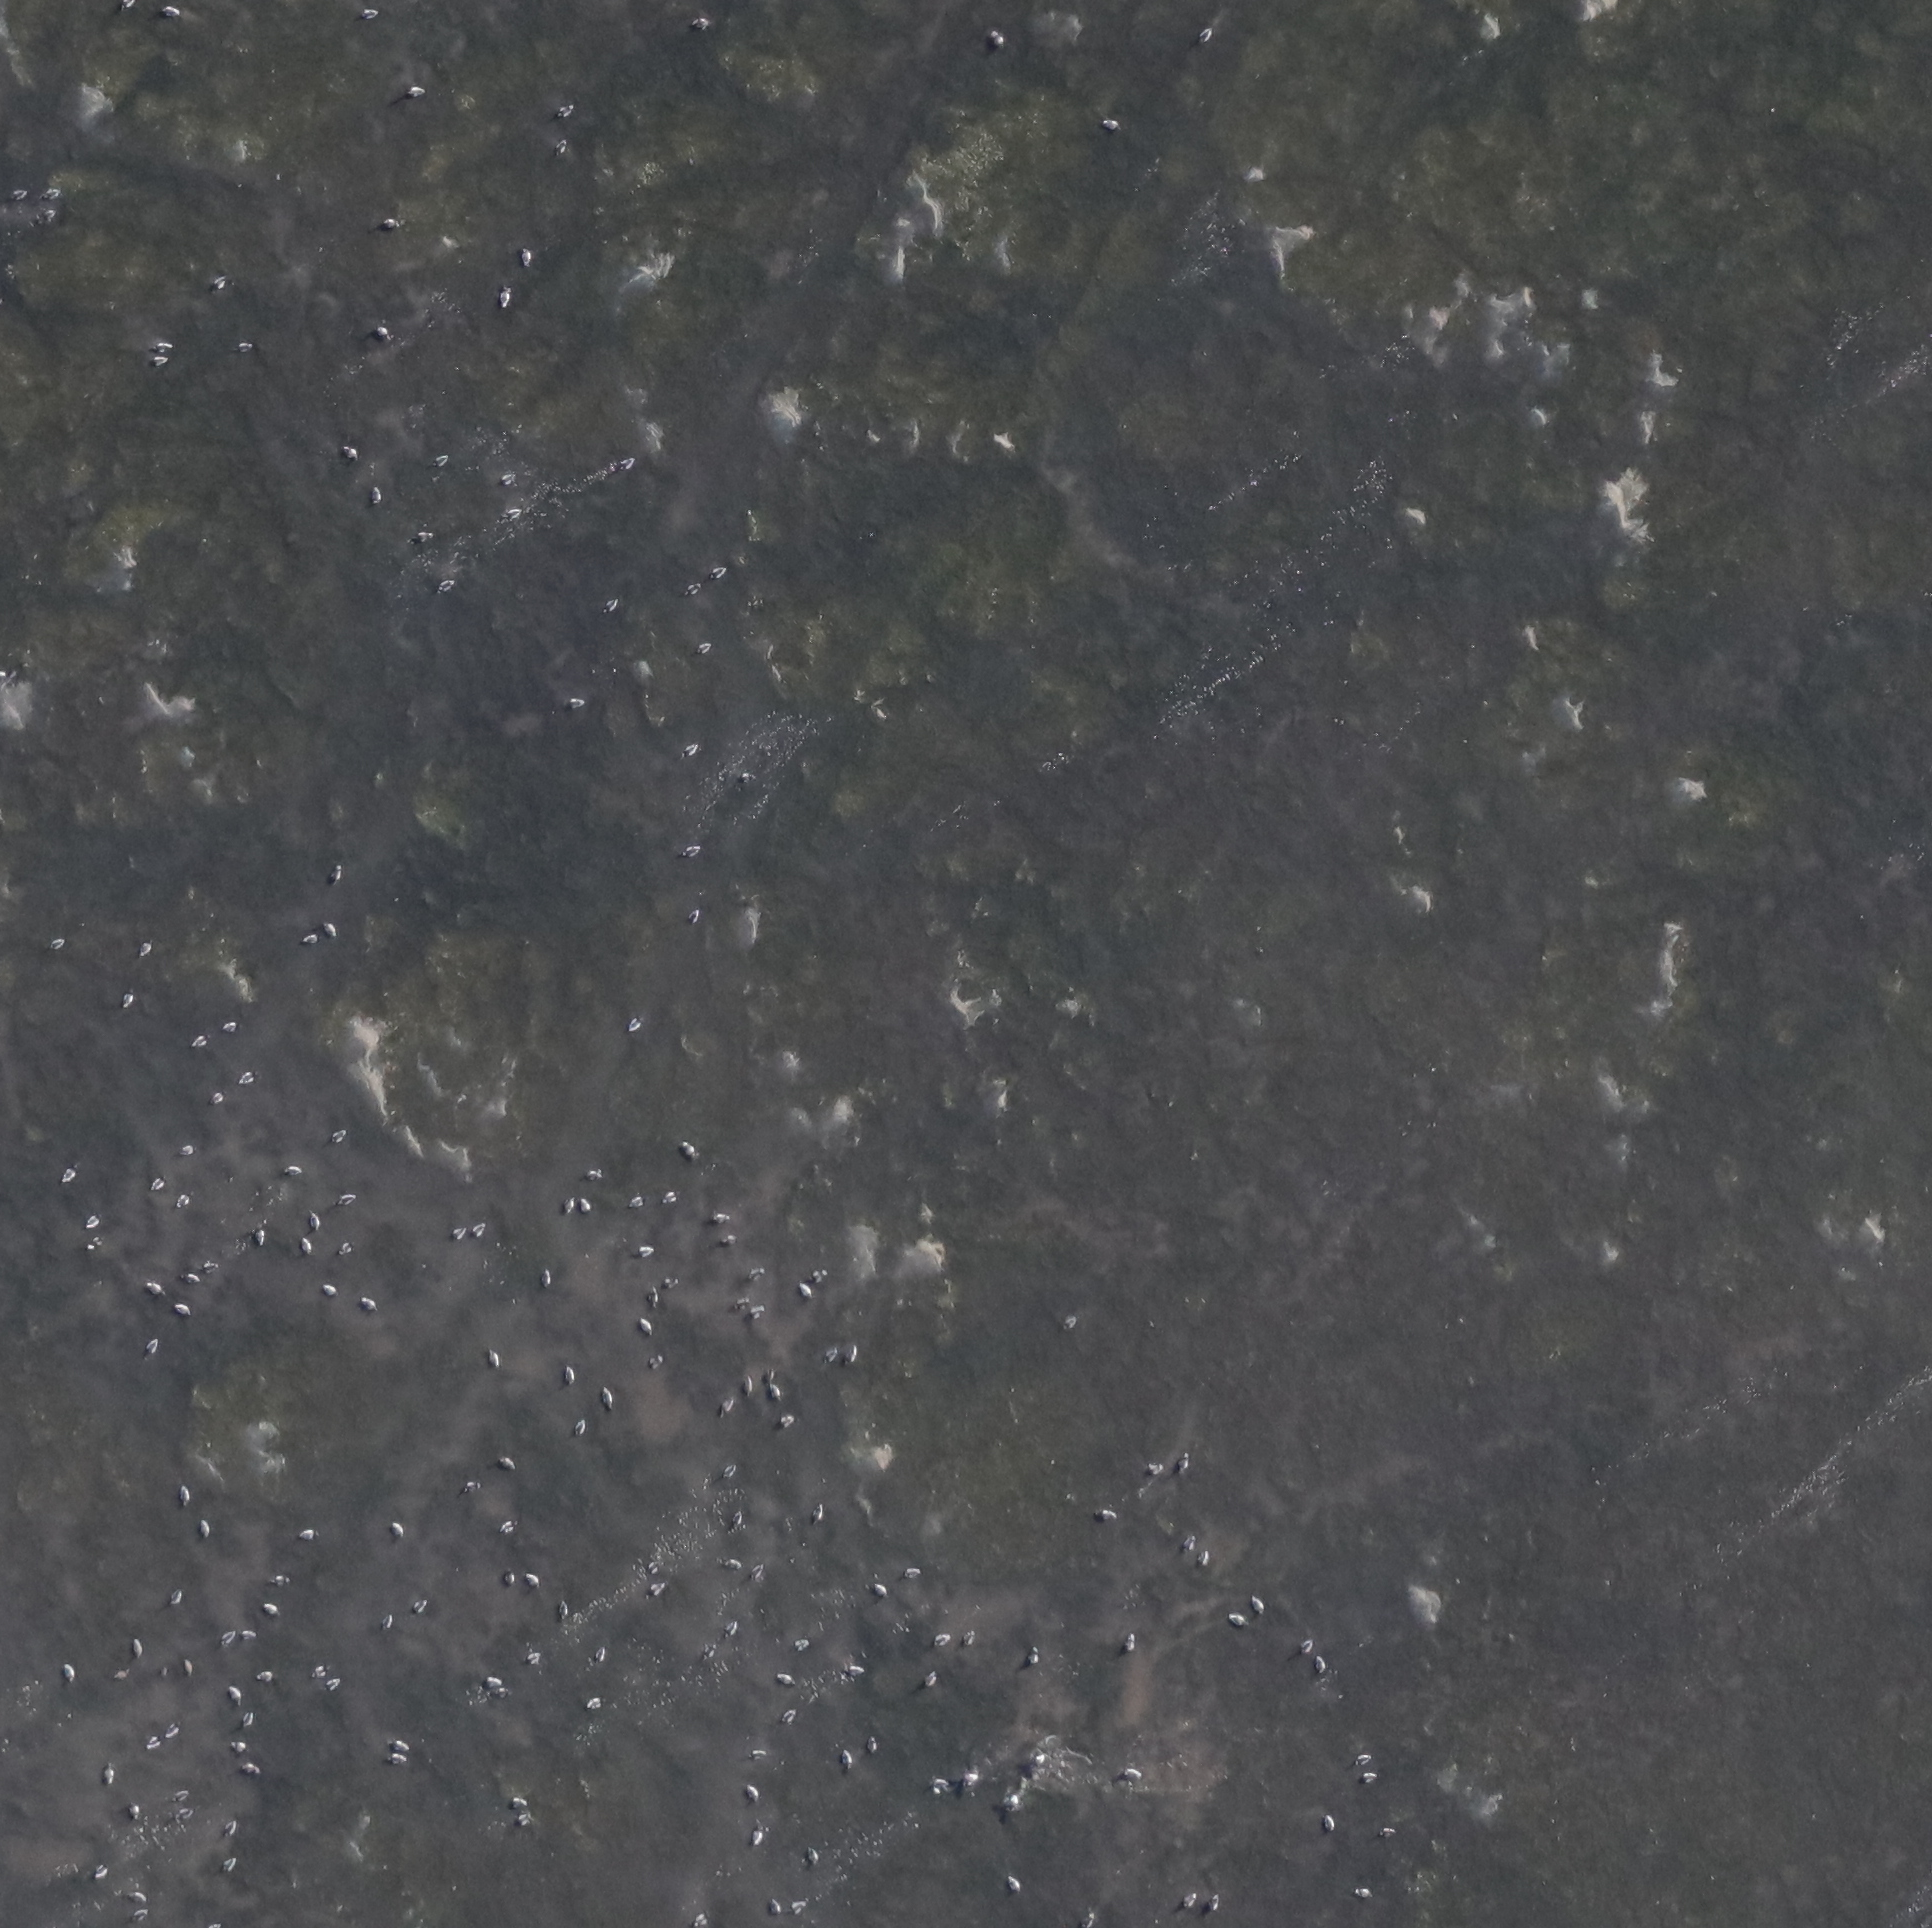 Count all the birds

204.